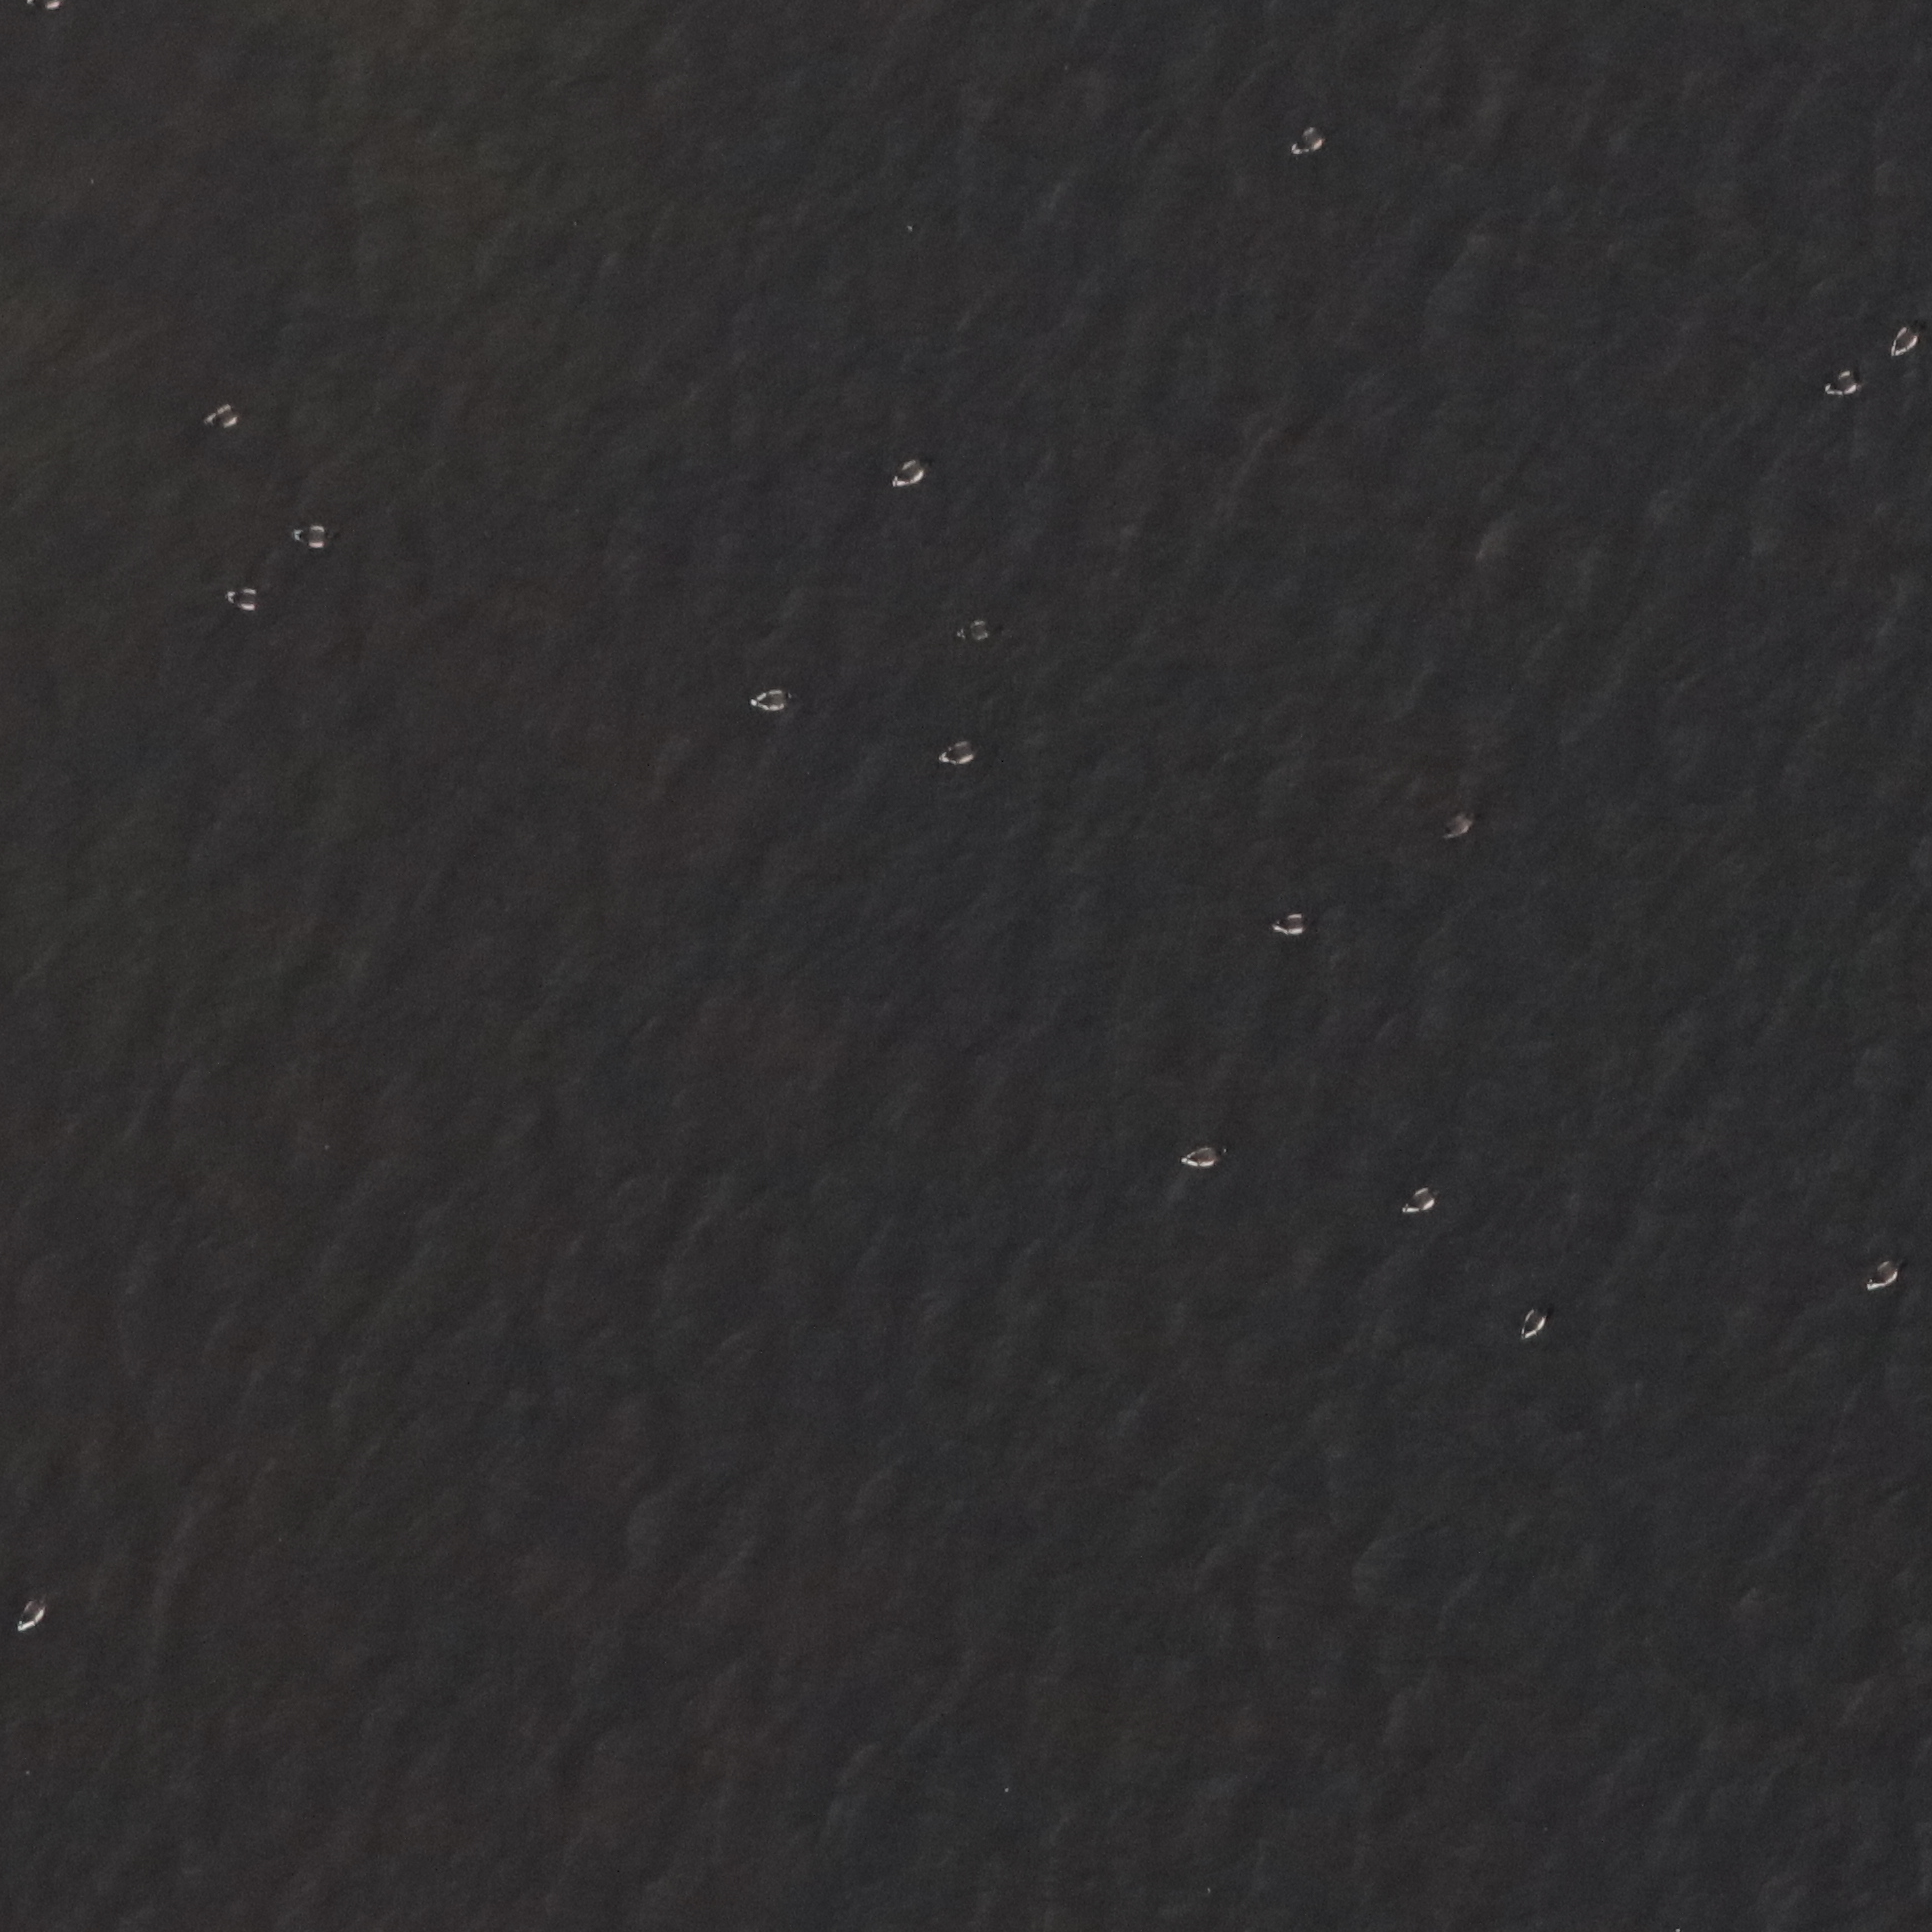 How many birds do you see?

17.